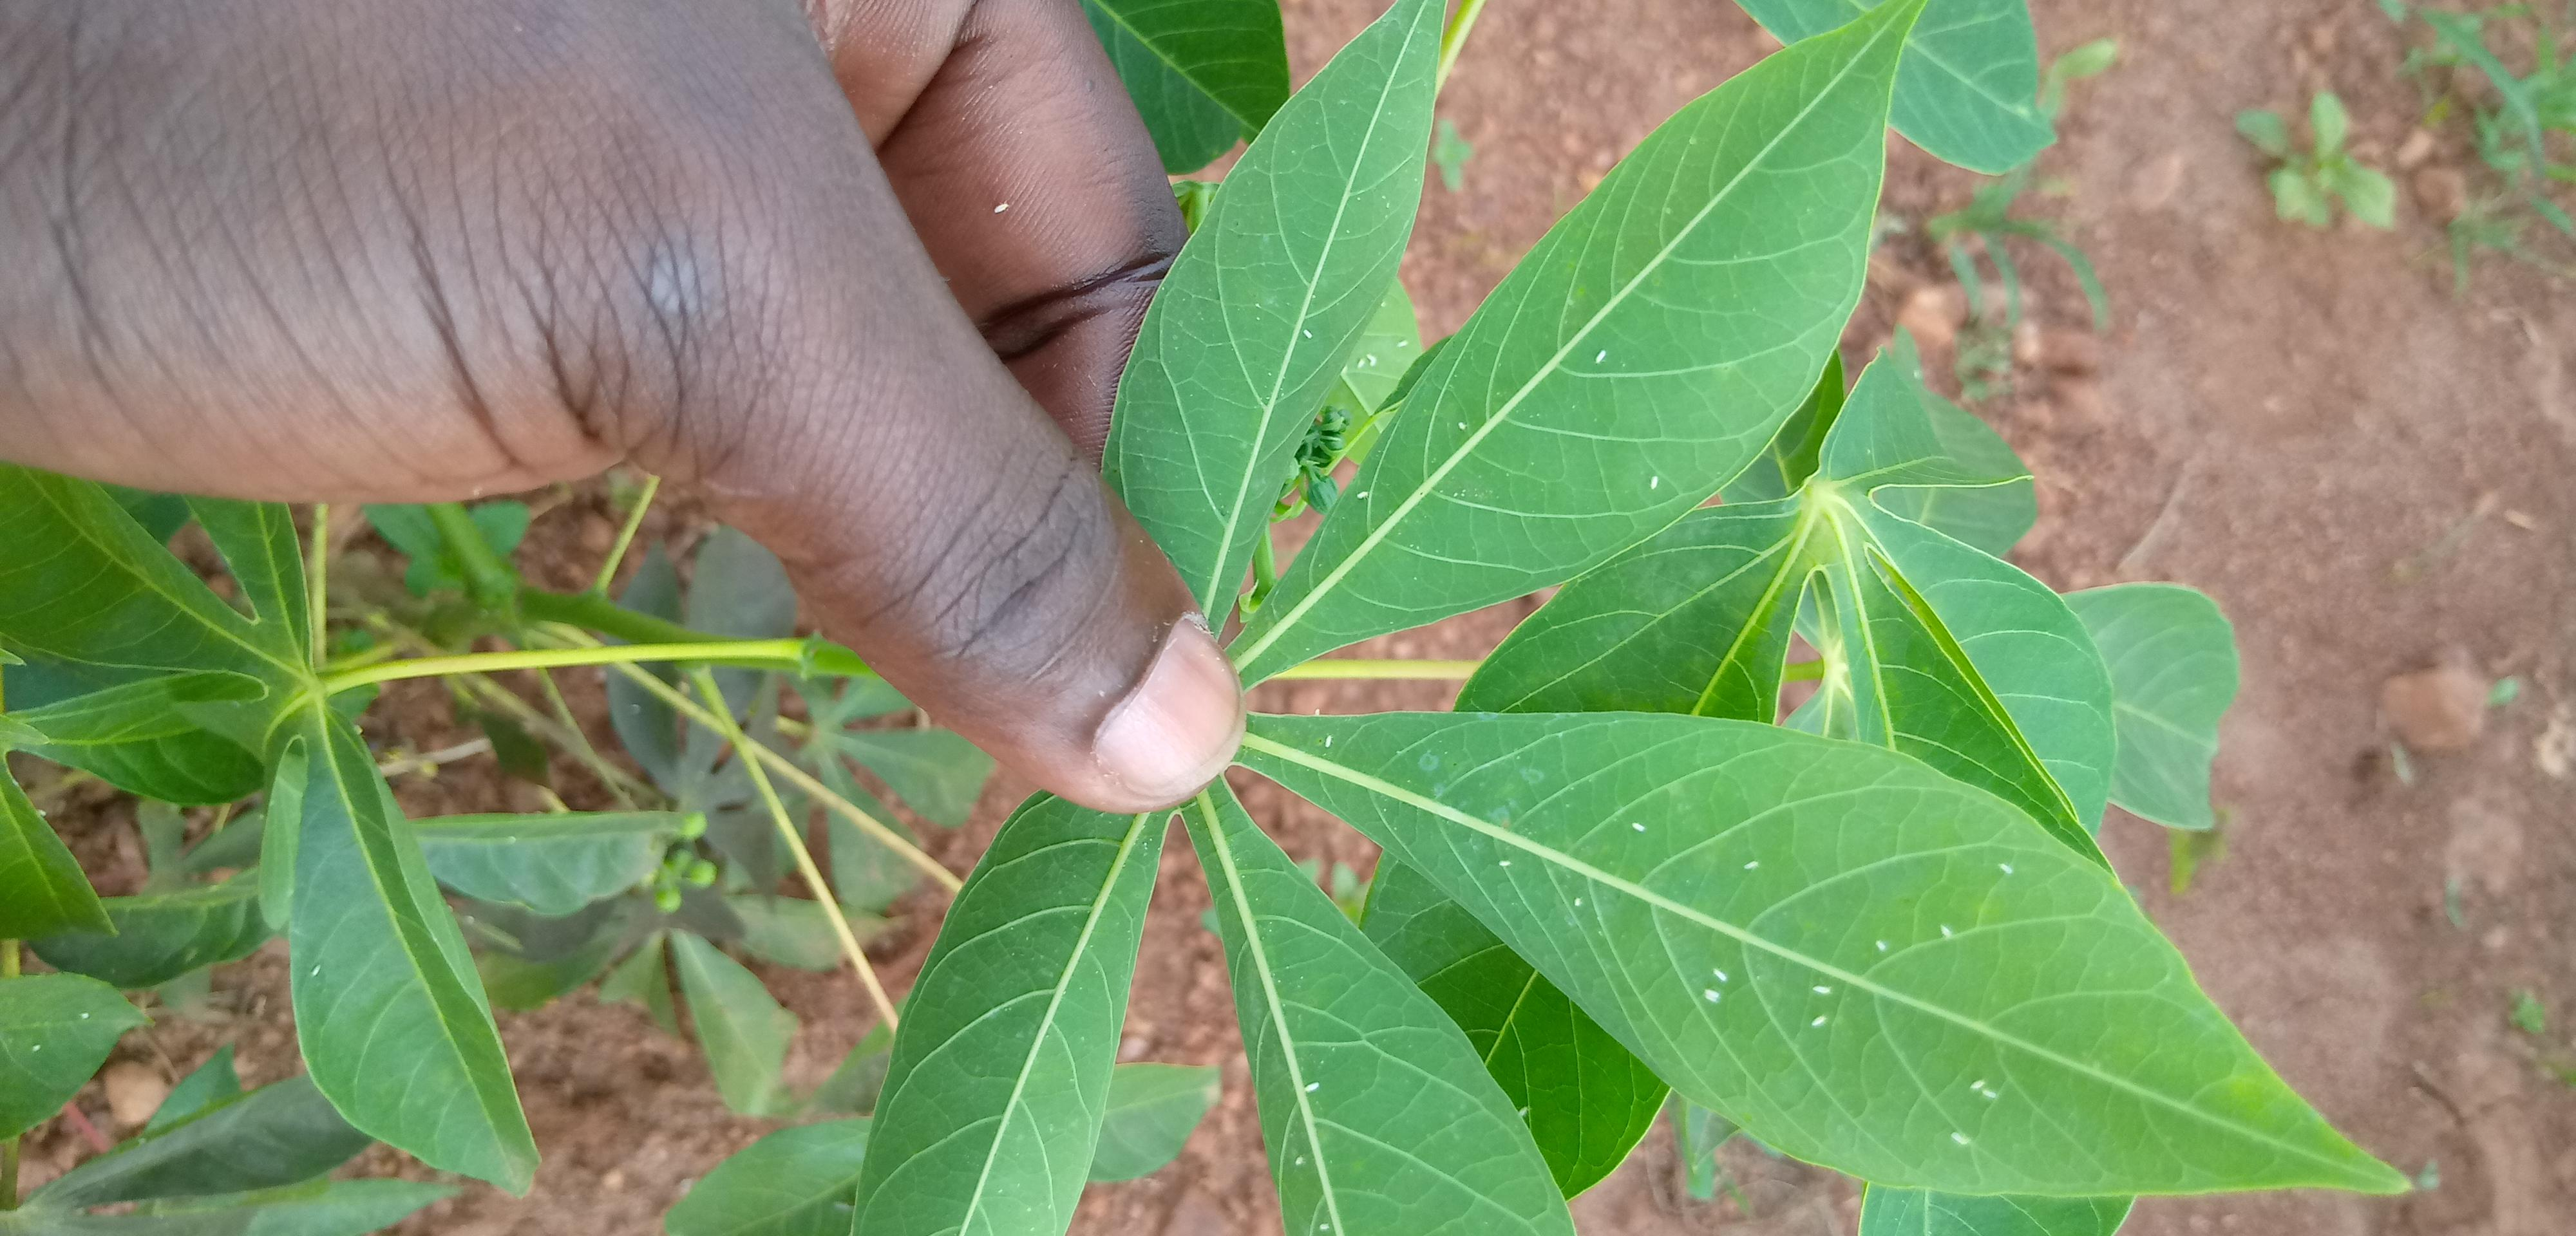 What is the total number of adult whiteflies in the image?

29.